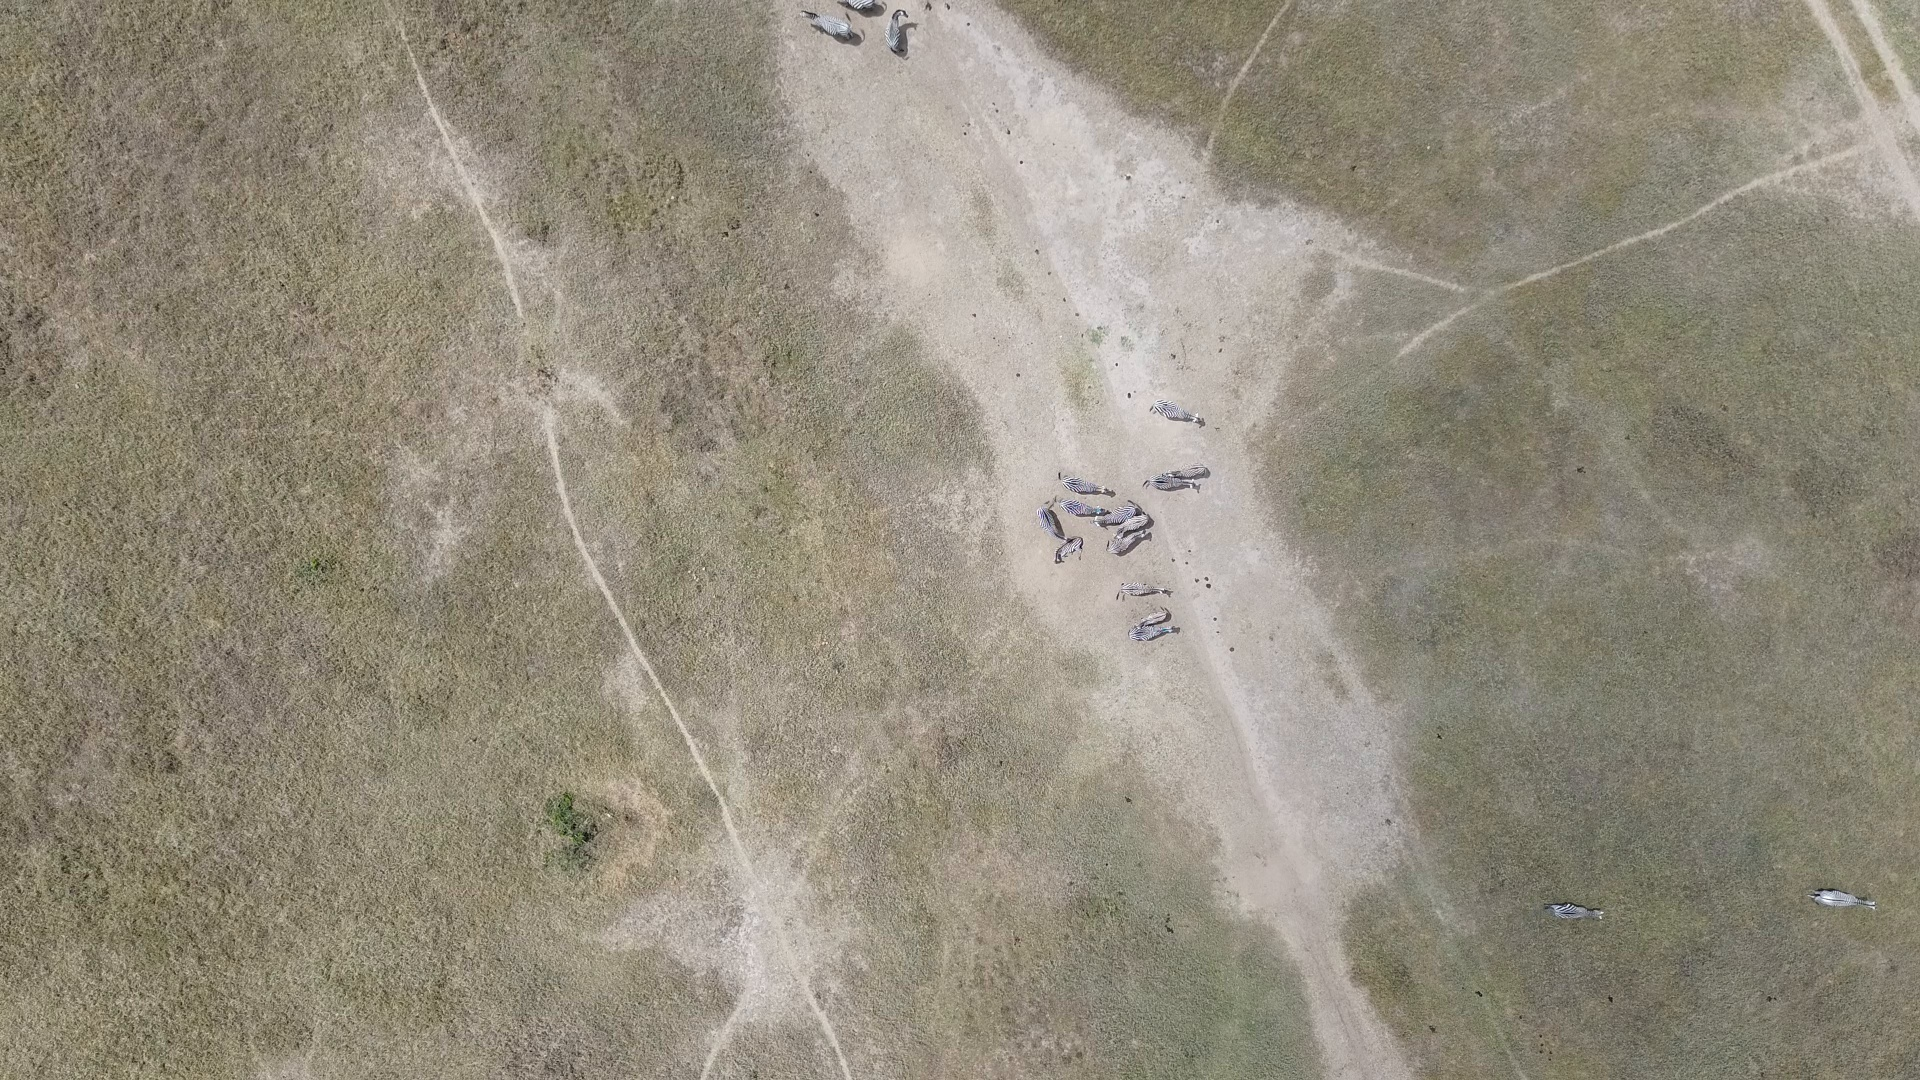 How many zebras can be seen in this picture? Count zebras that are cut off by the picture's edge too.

18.